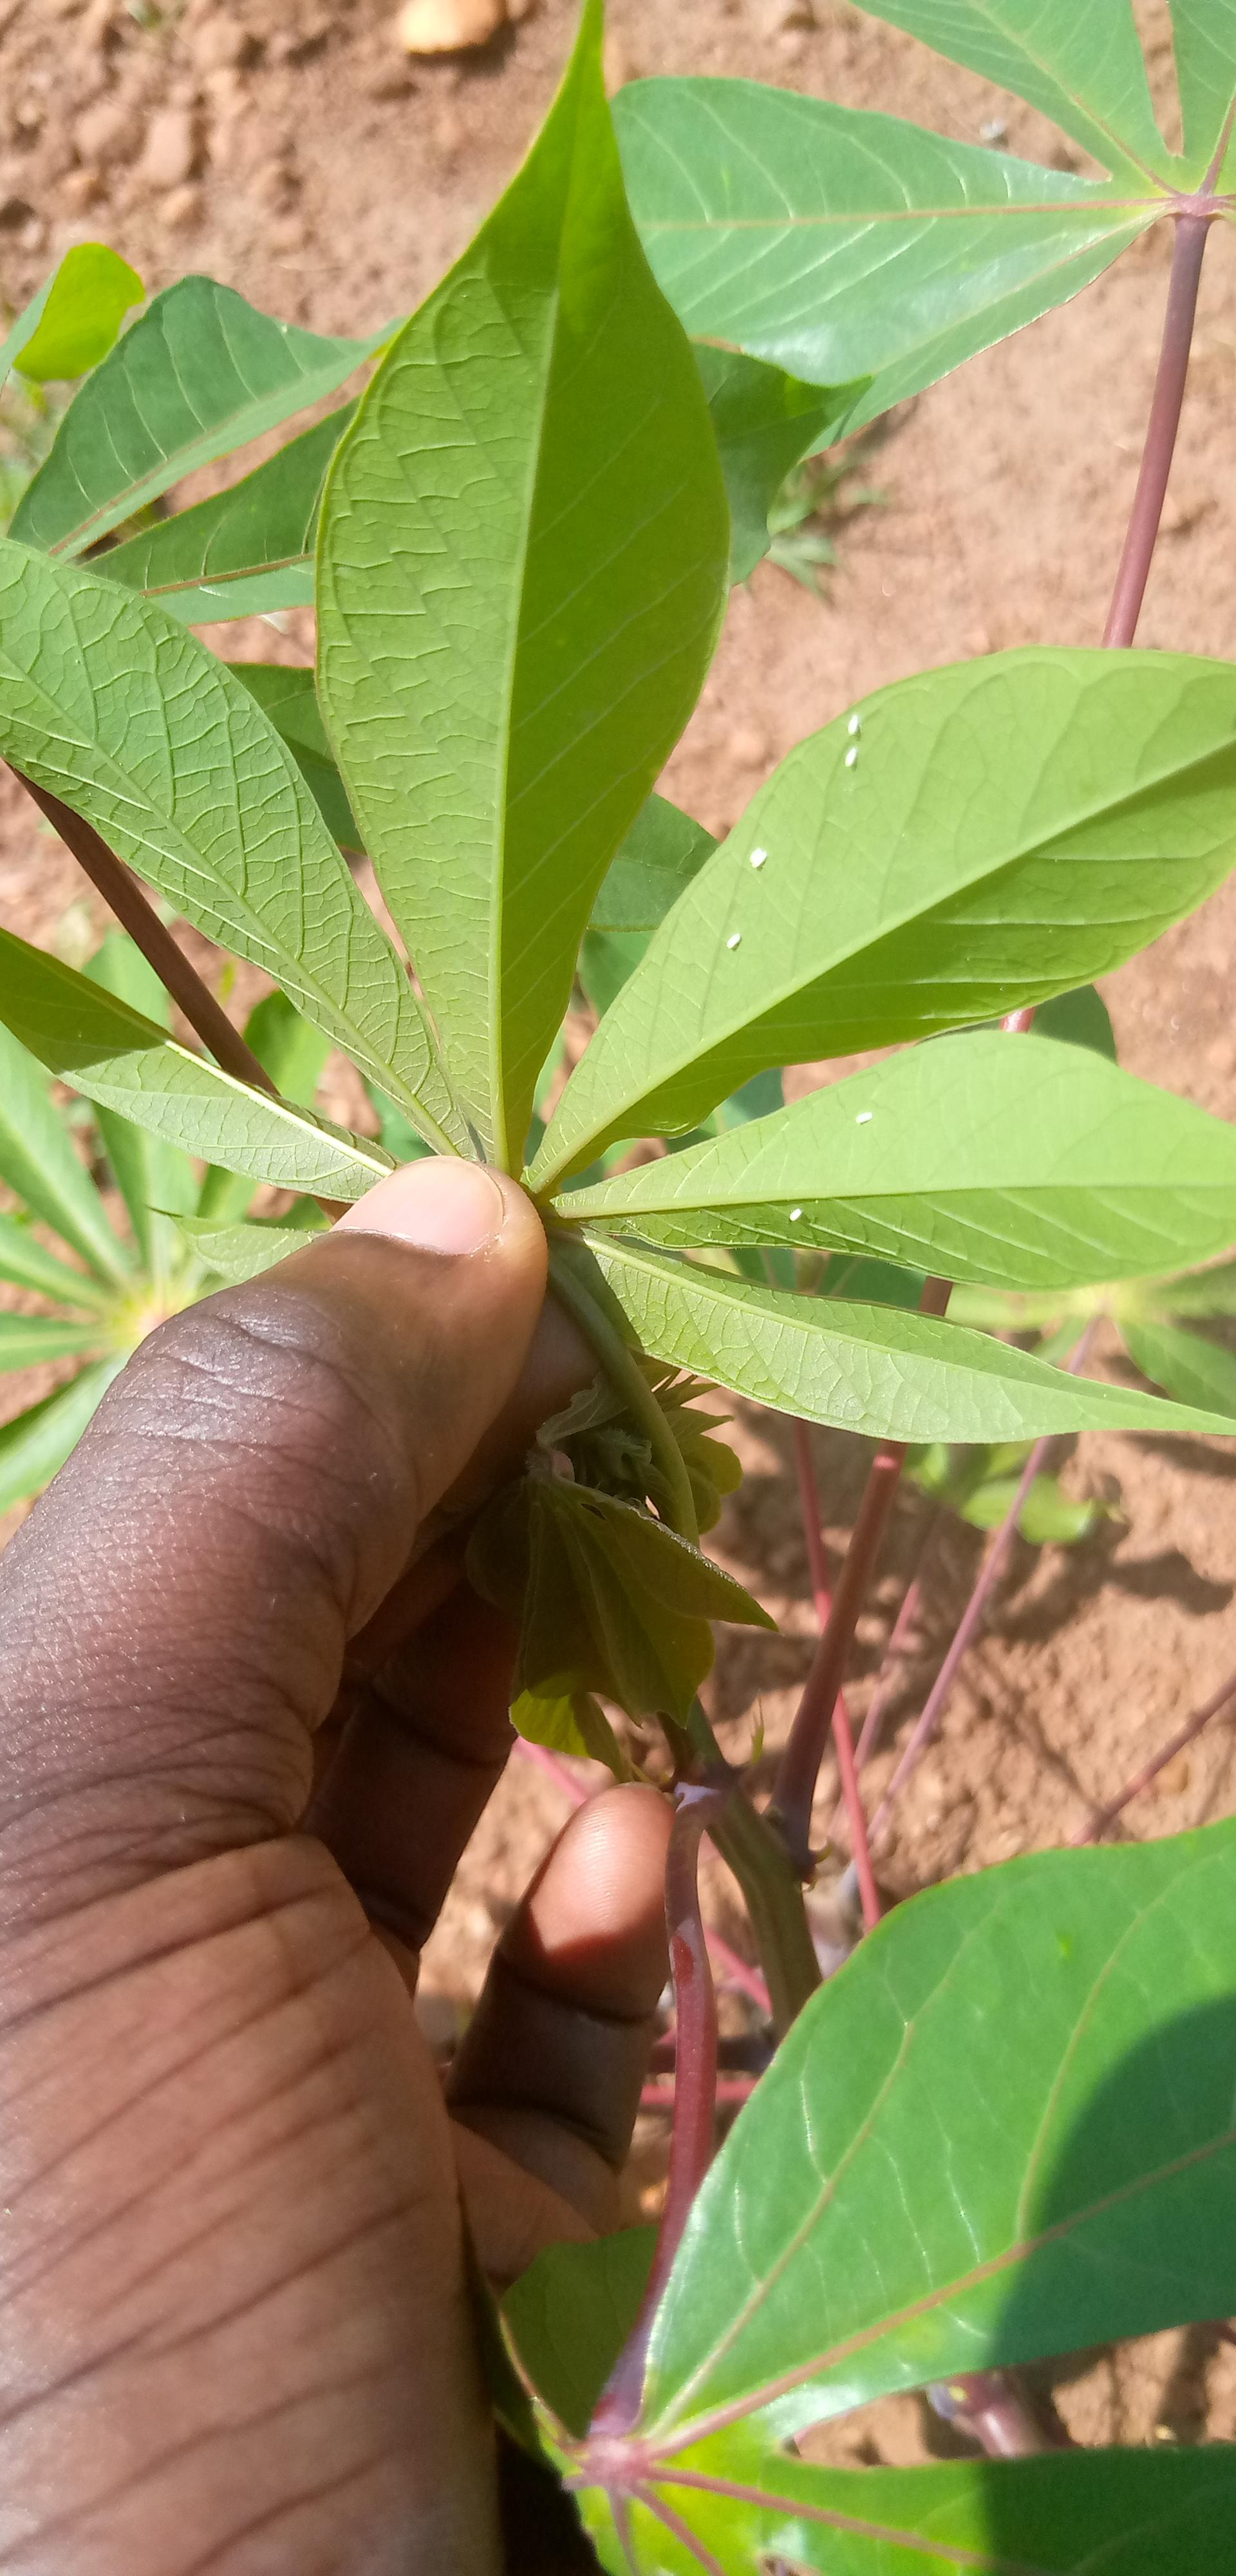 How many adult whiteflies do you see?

6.